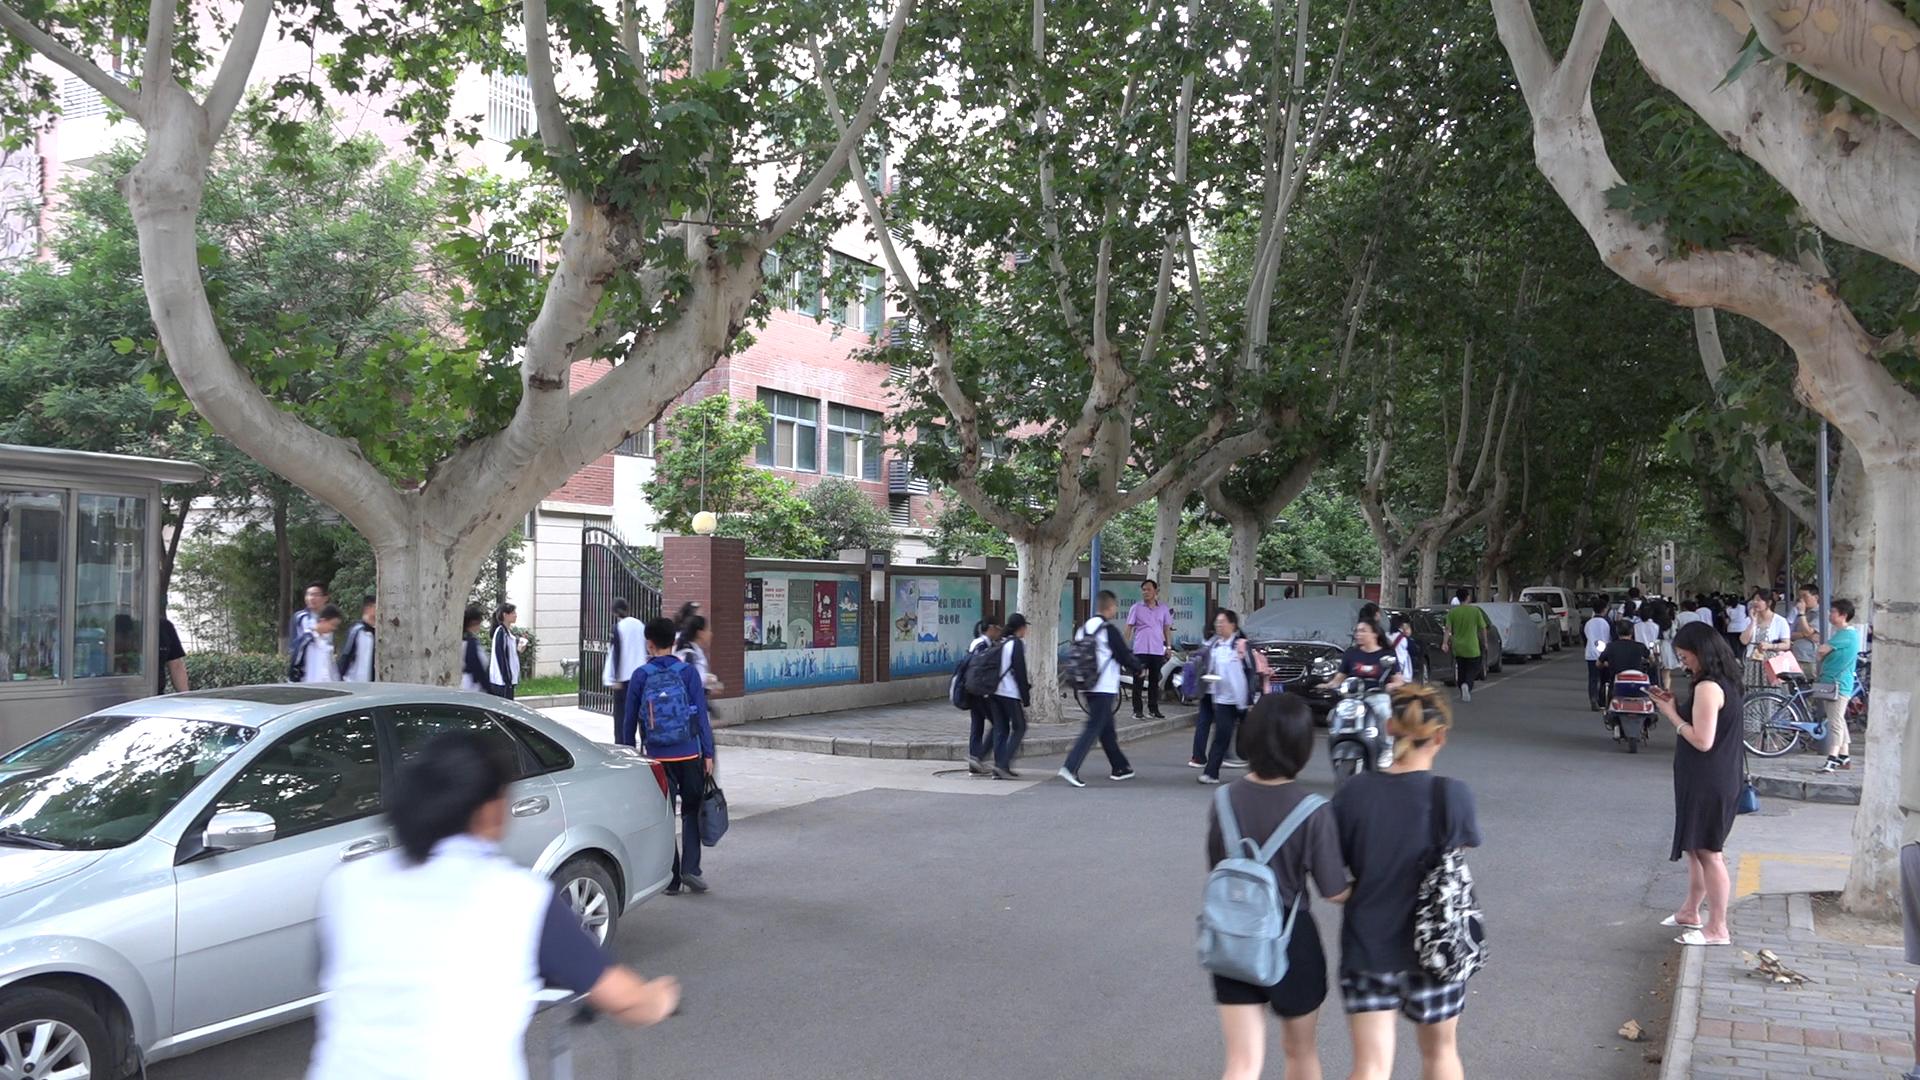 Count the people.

51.